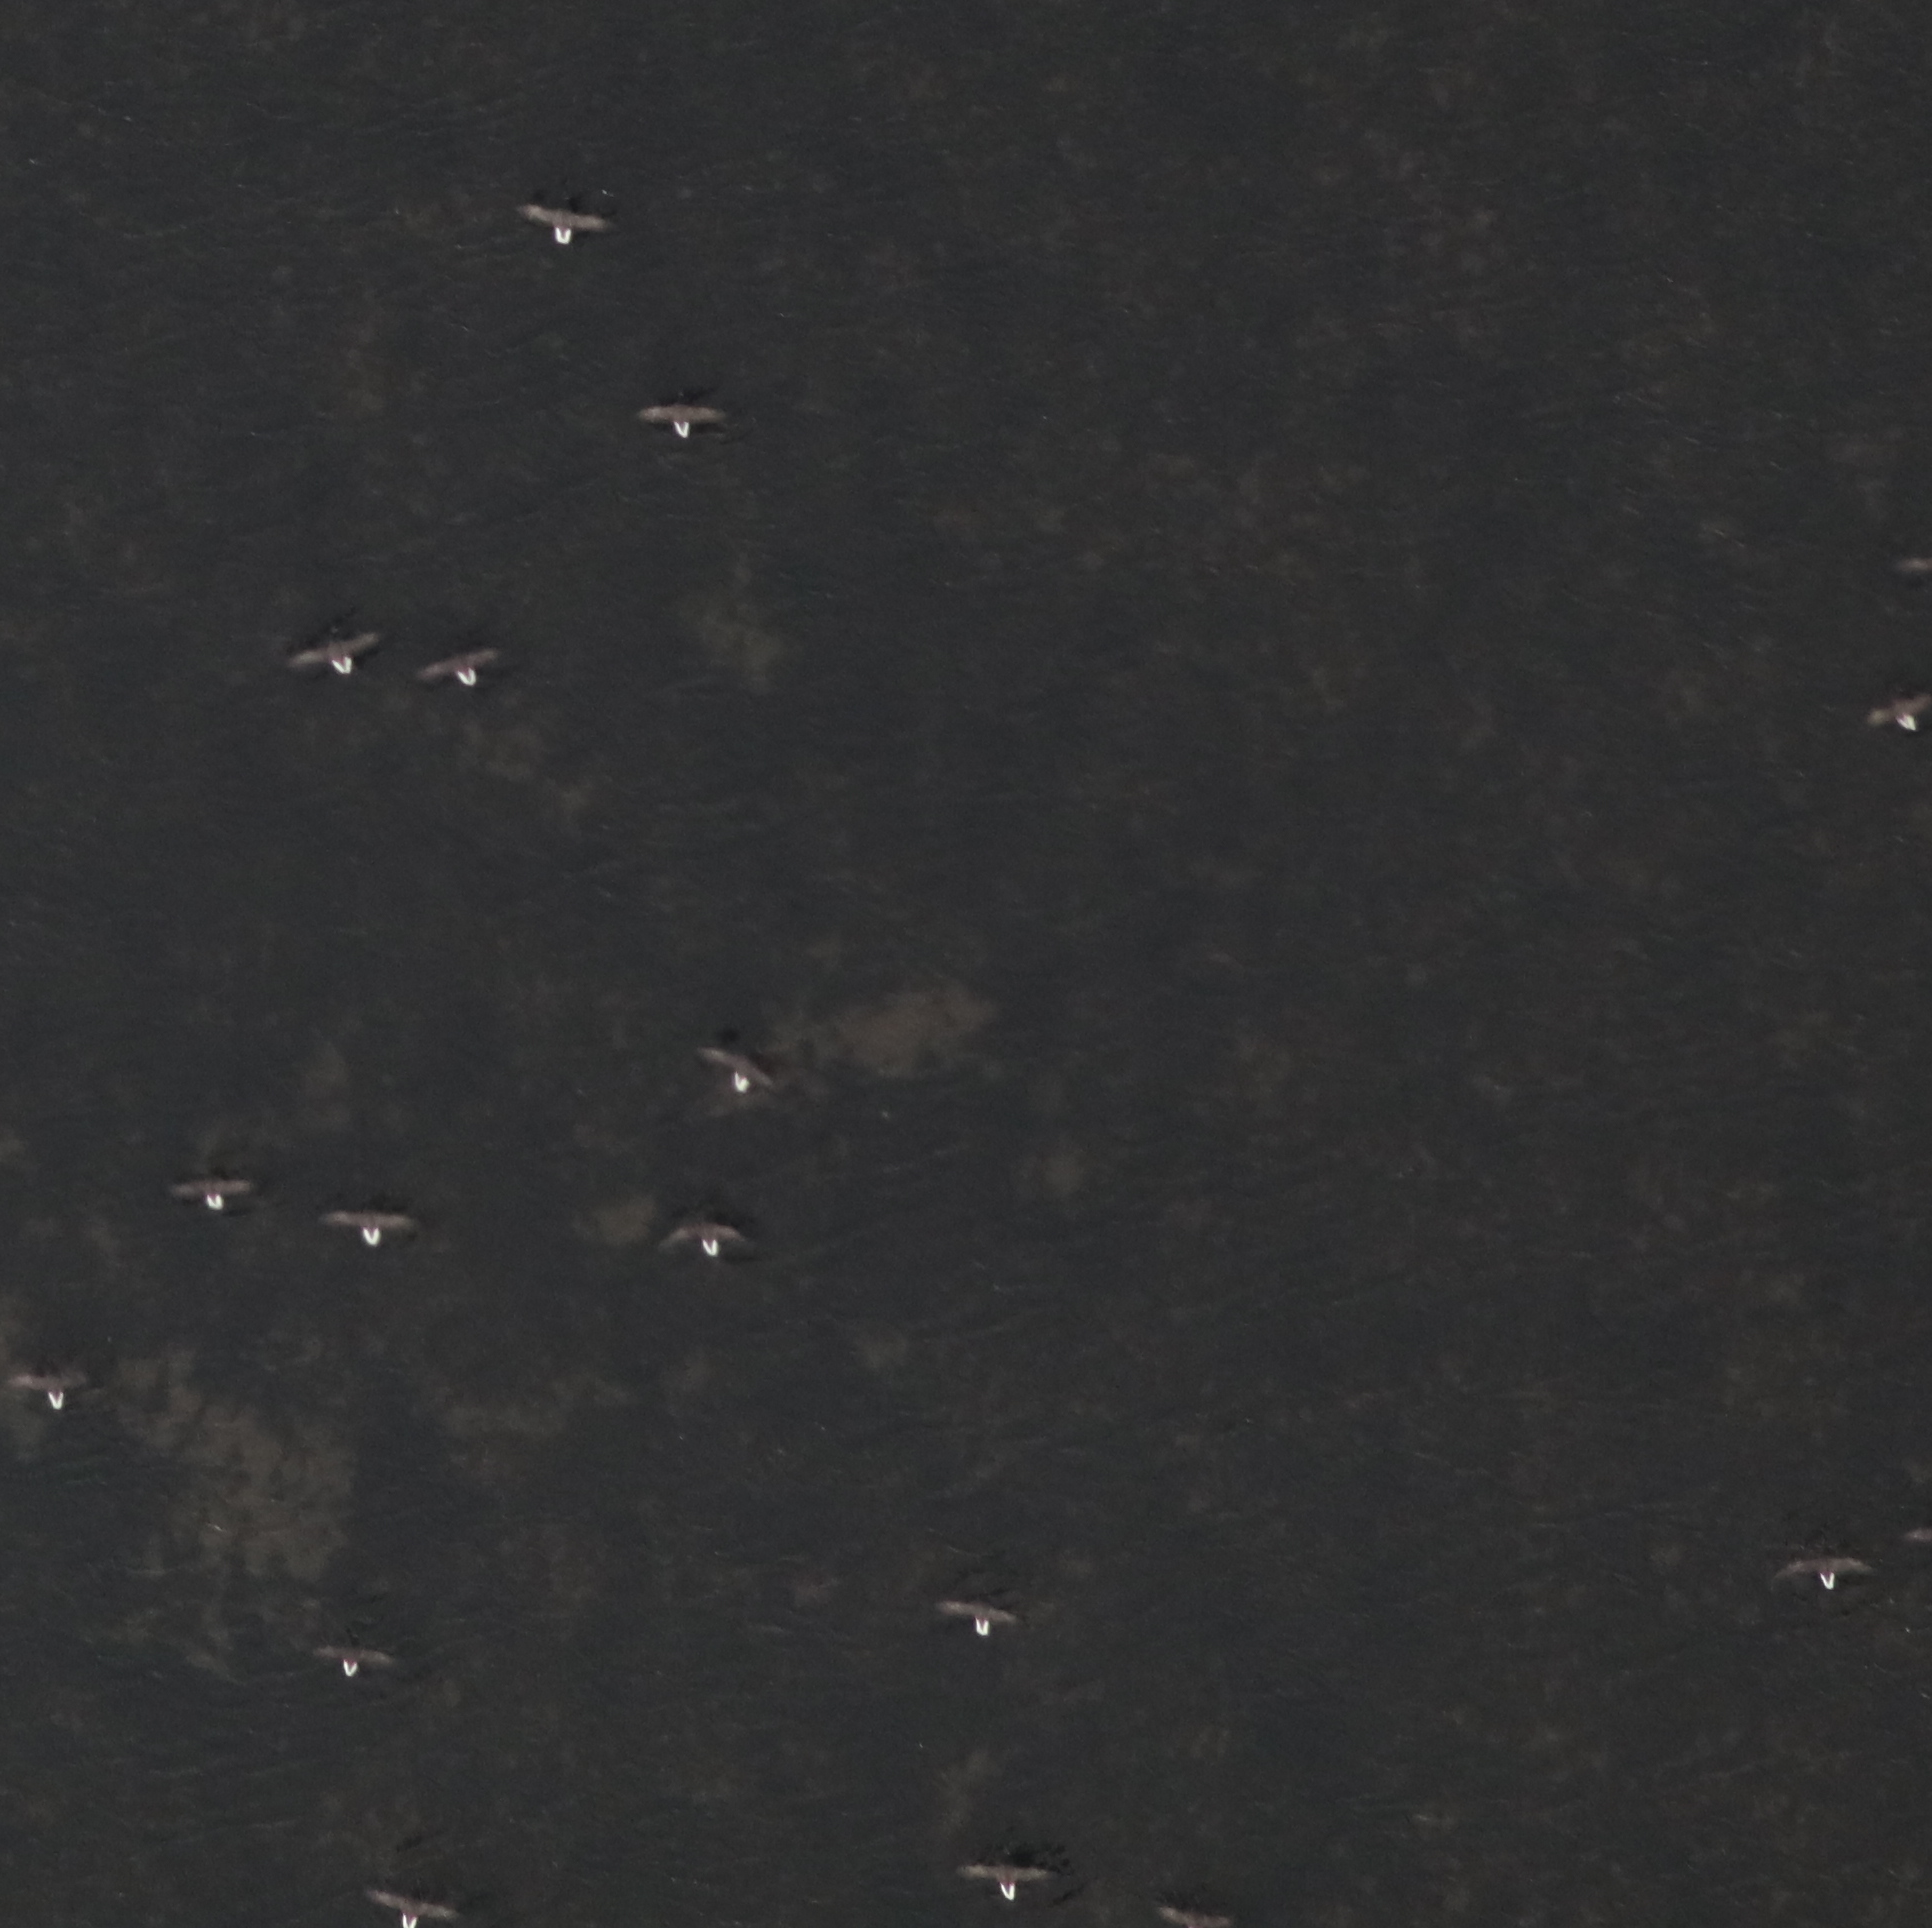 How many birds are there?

16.